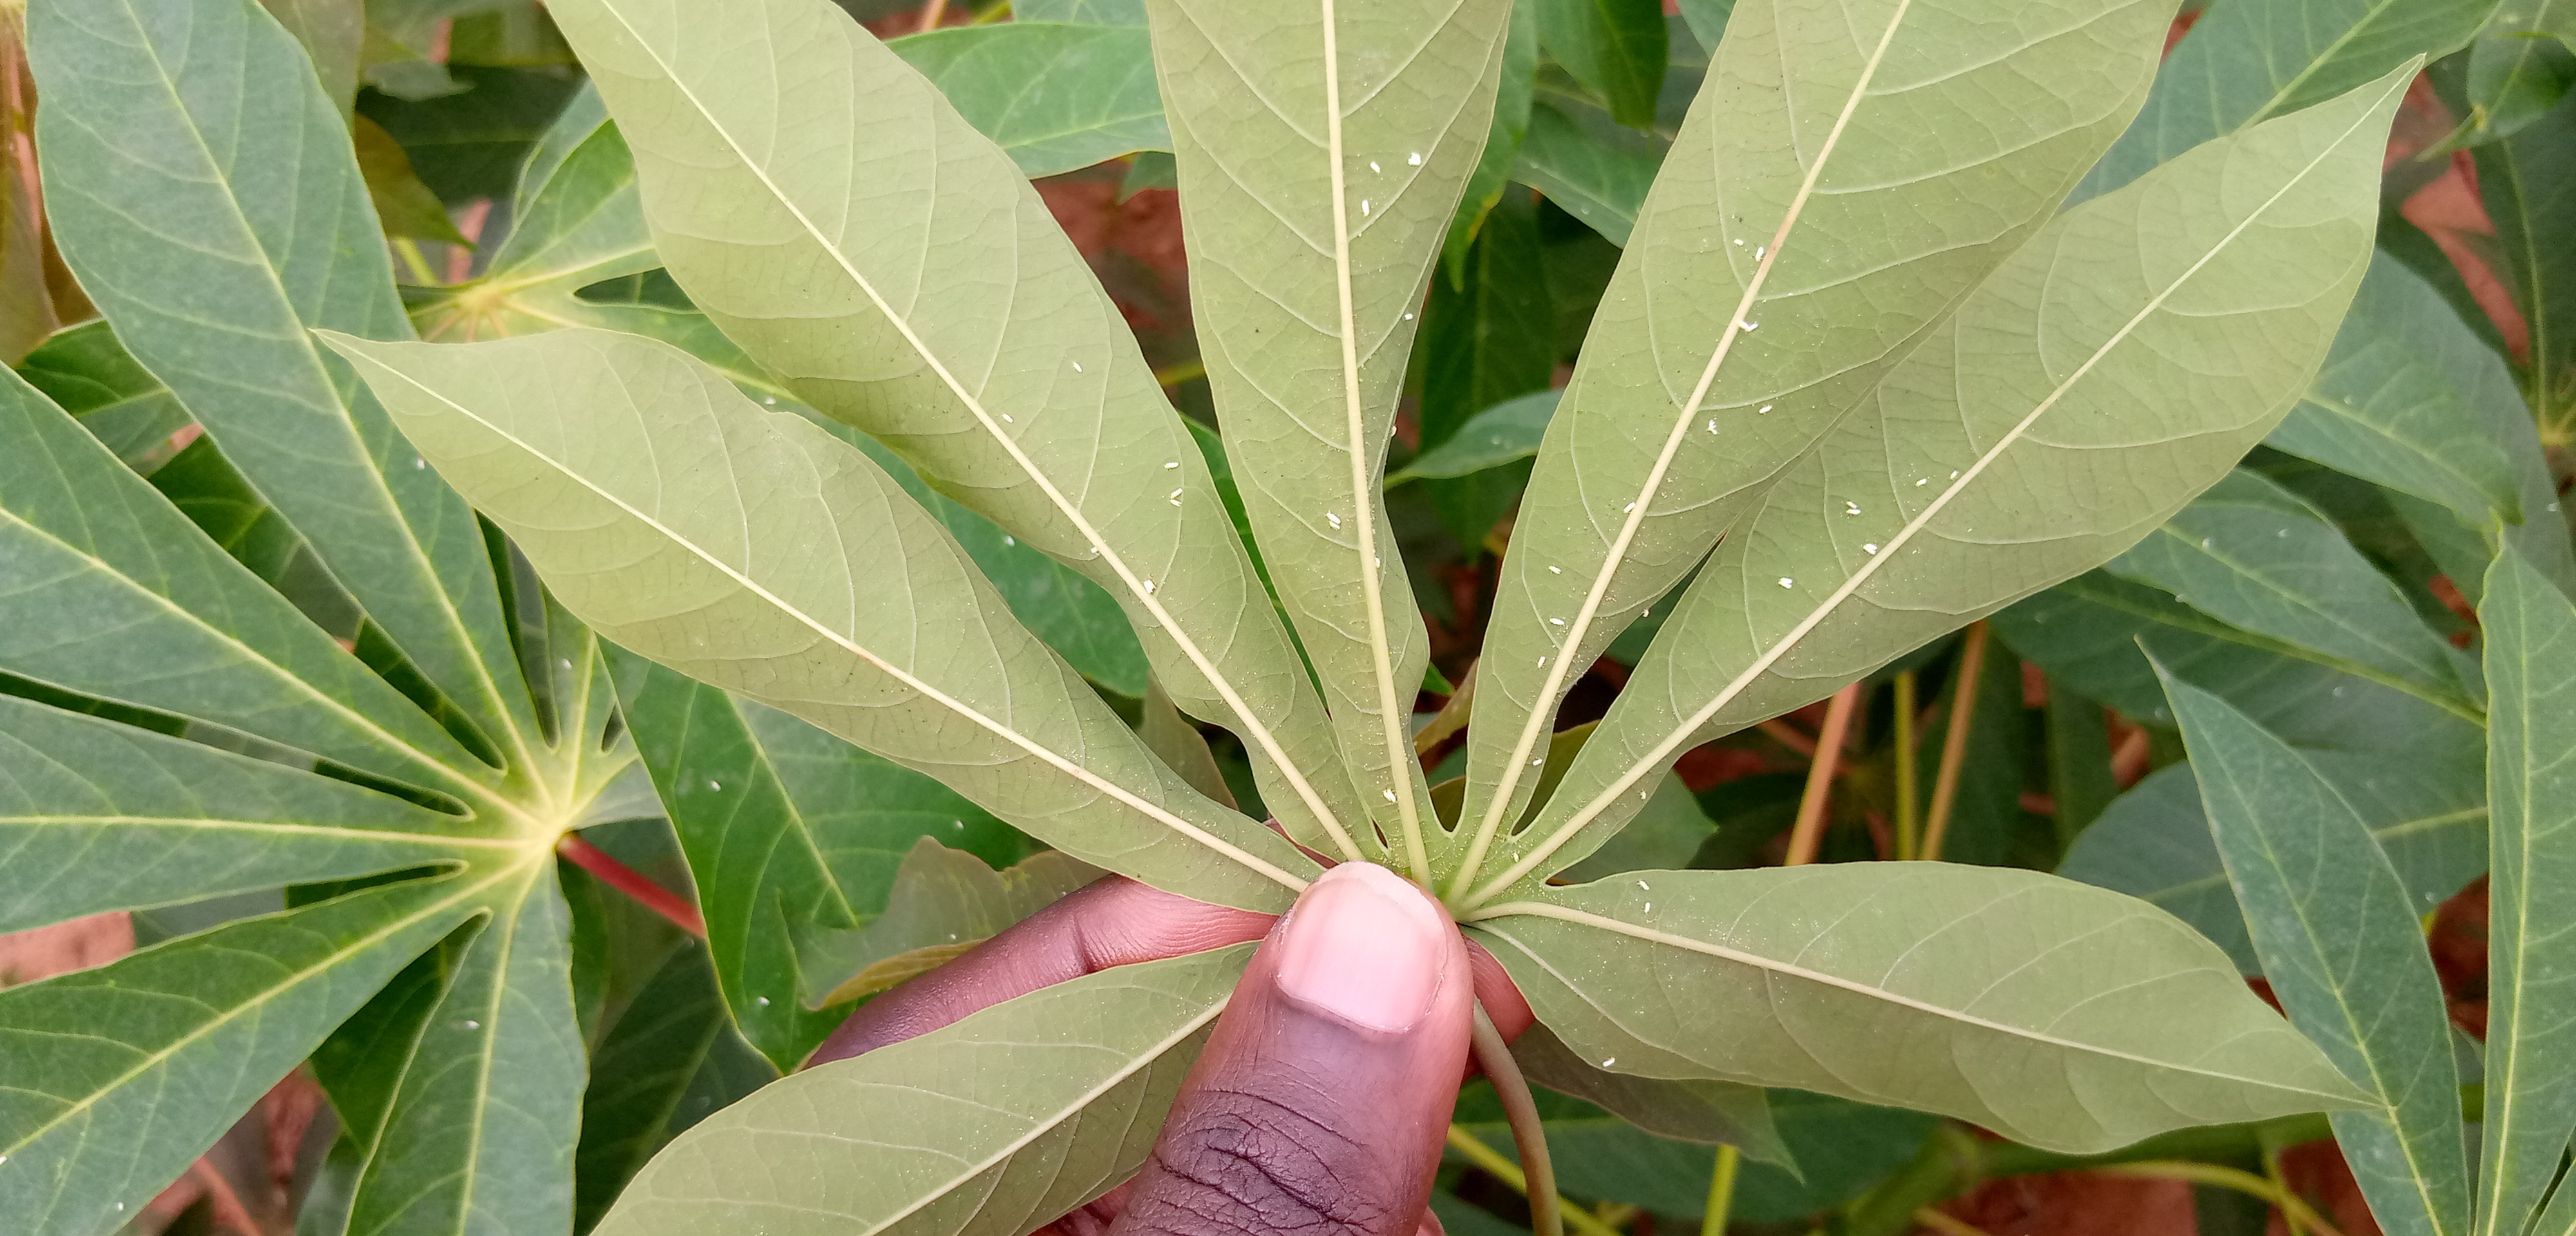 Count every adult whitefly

37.